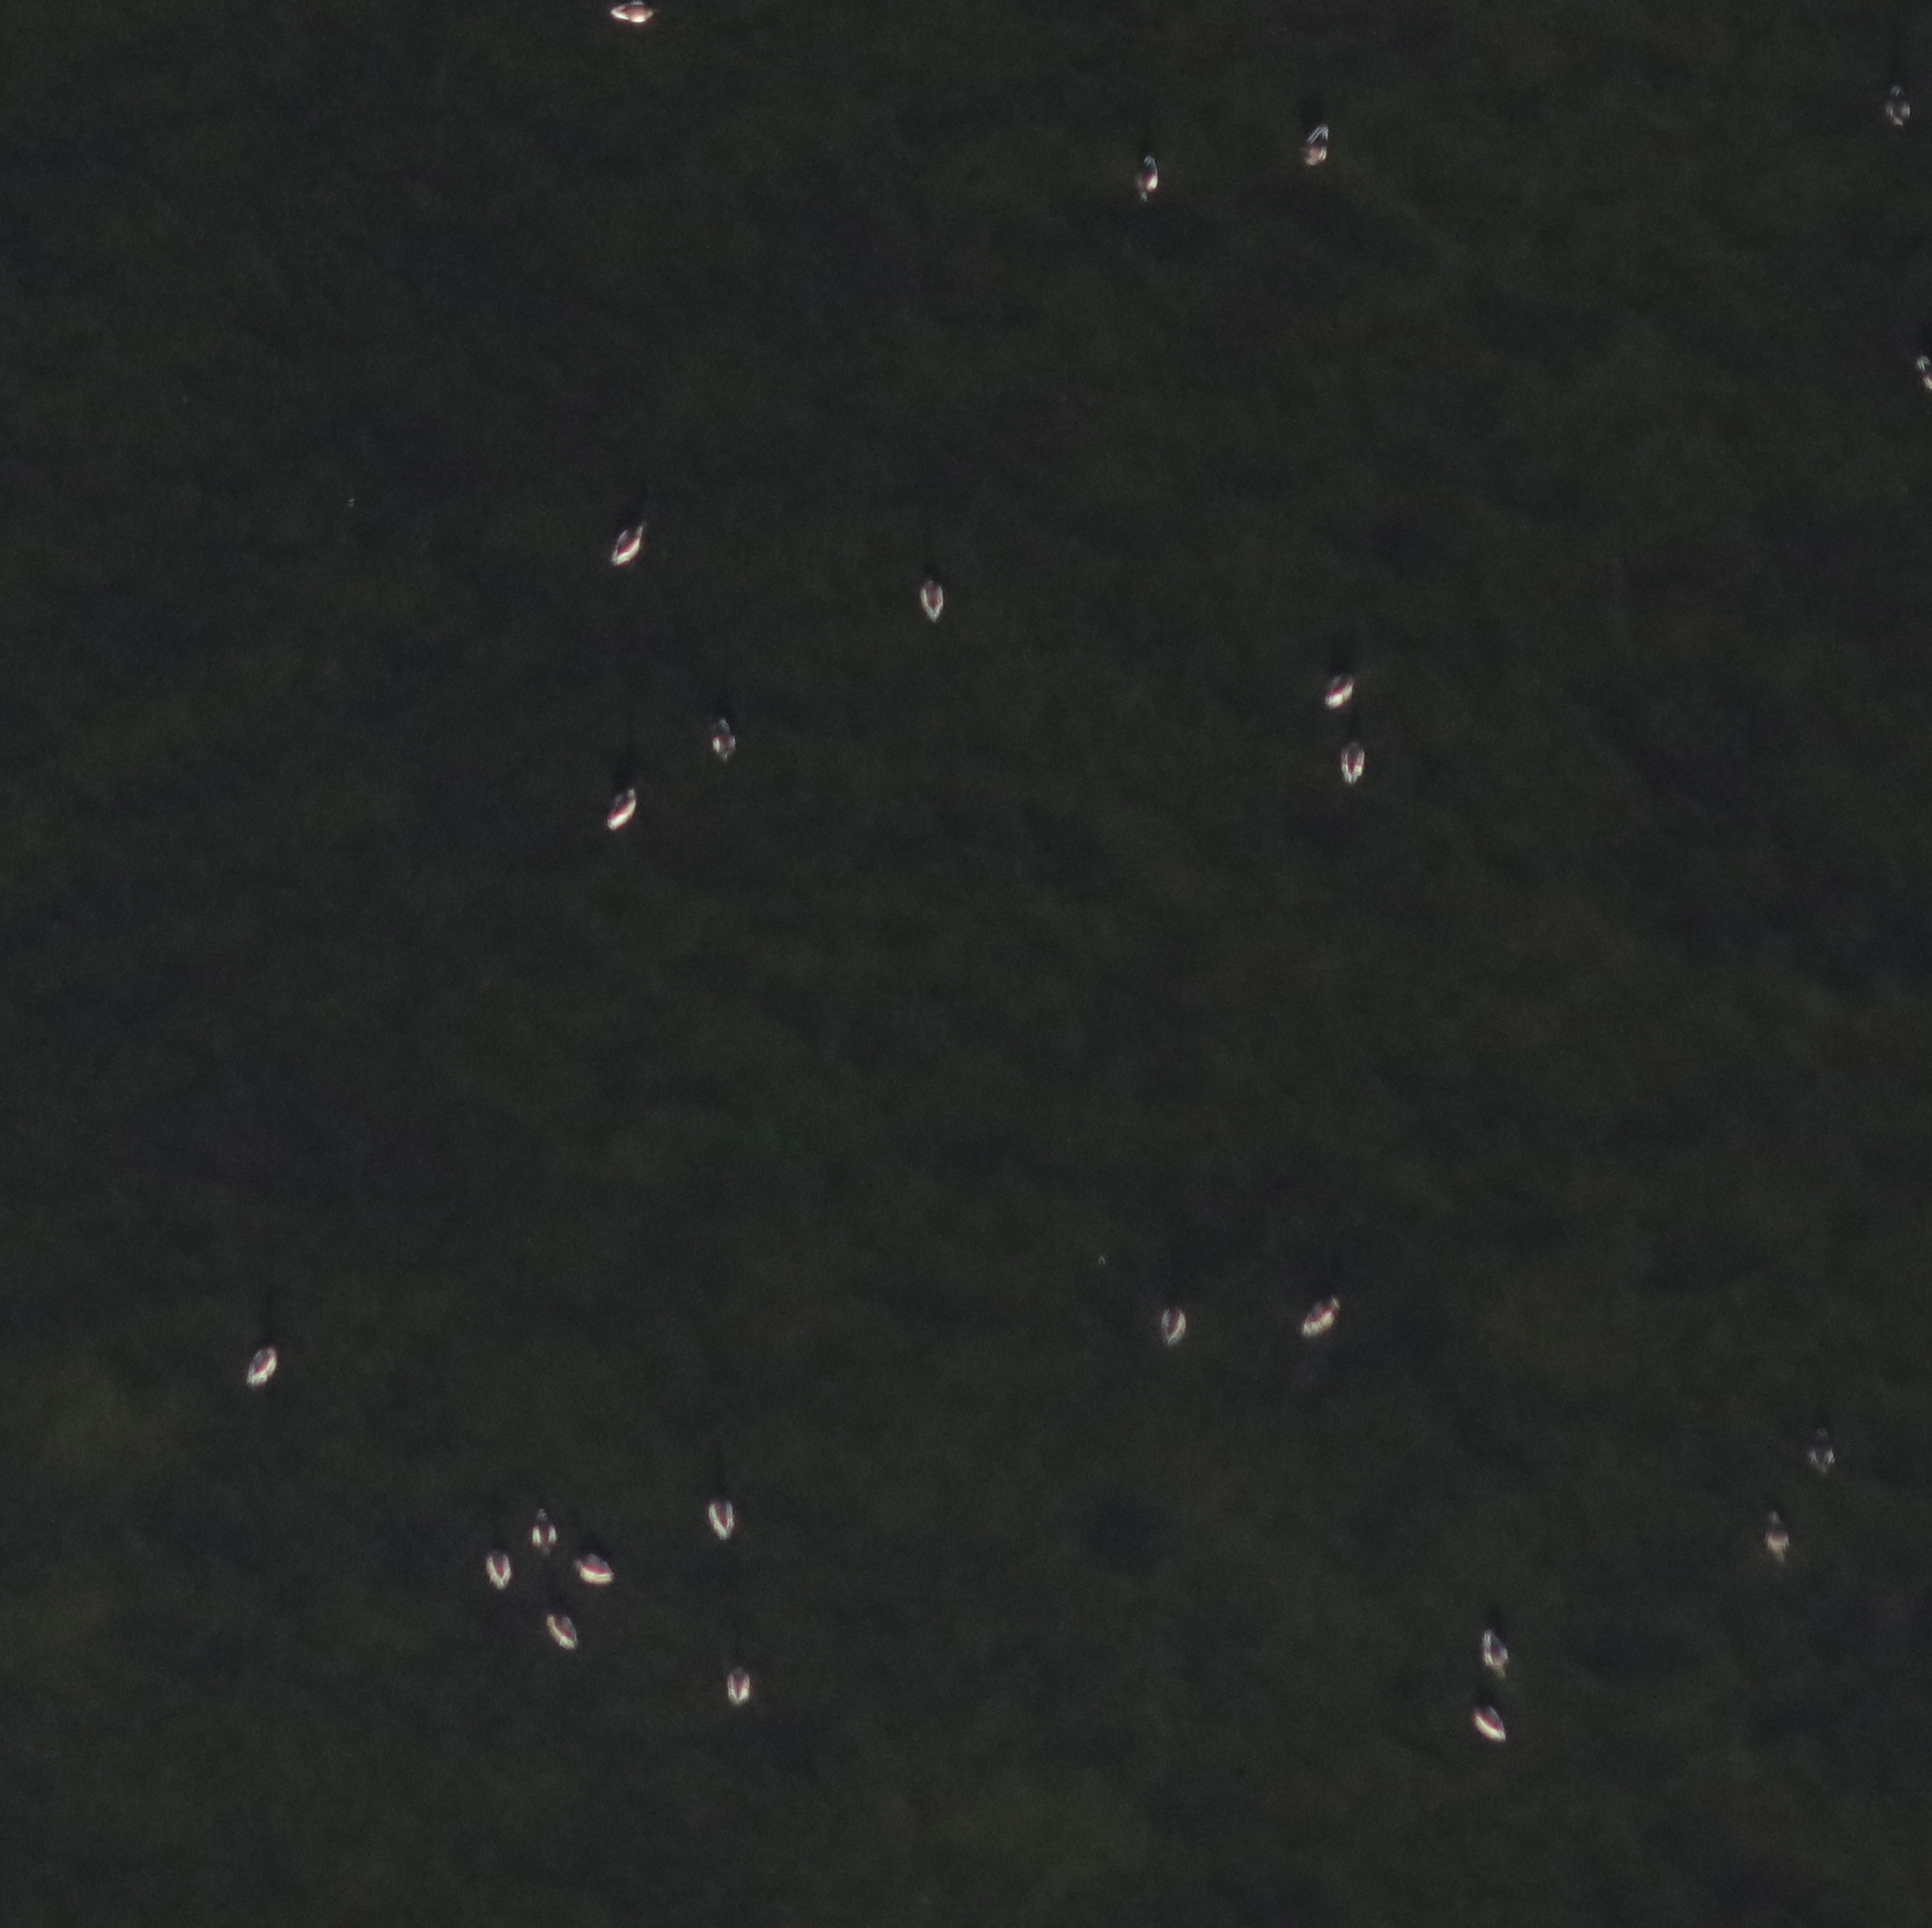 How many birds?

23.